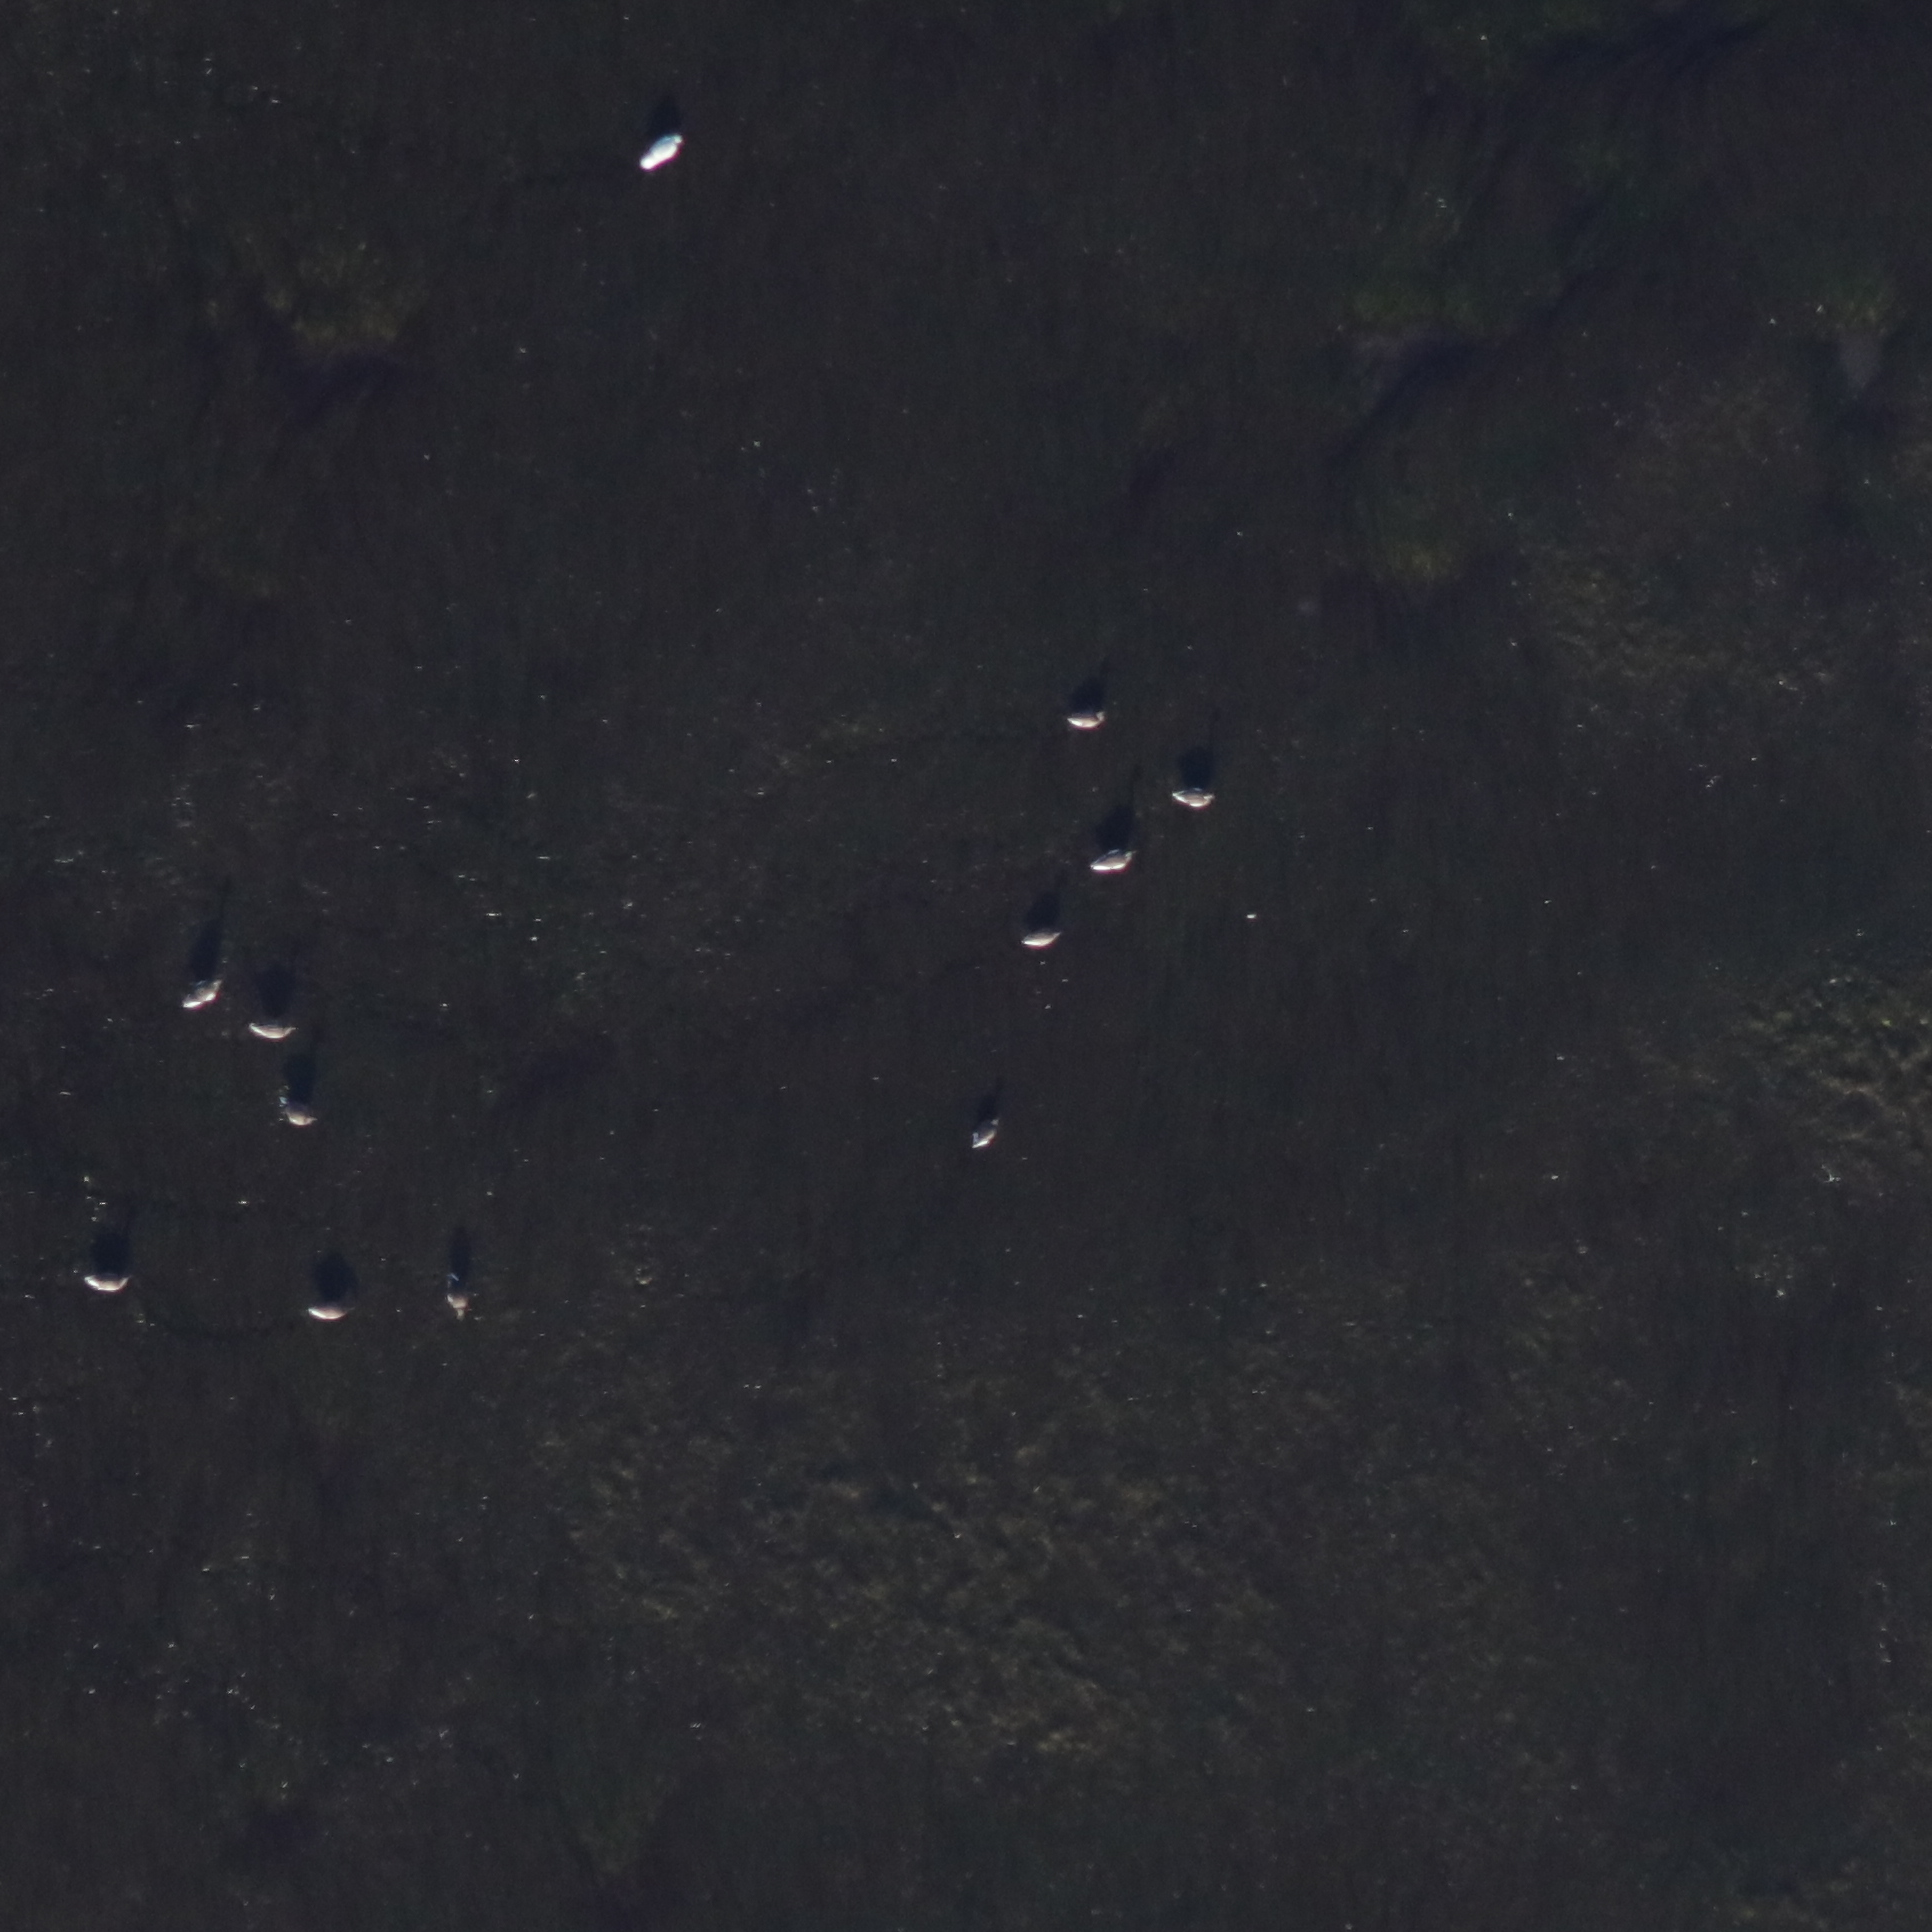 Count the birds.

12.